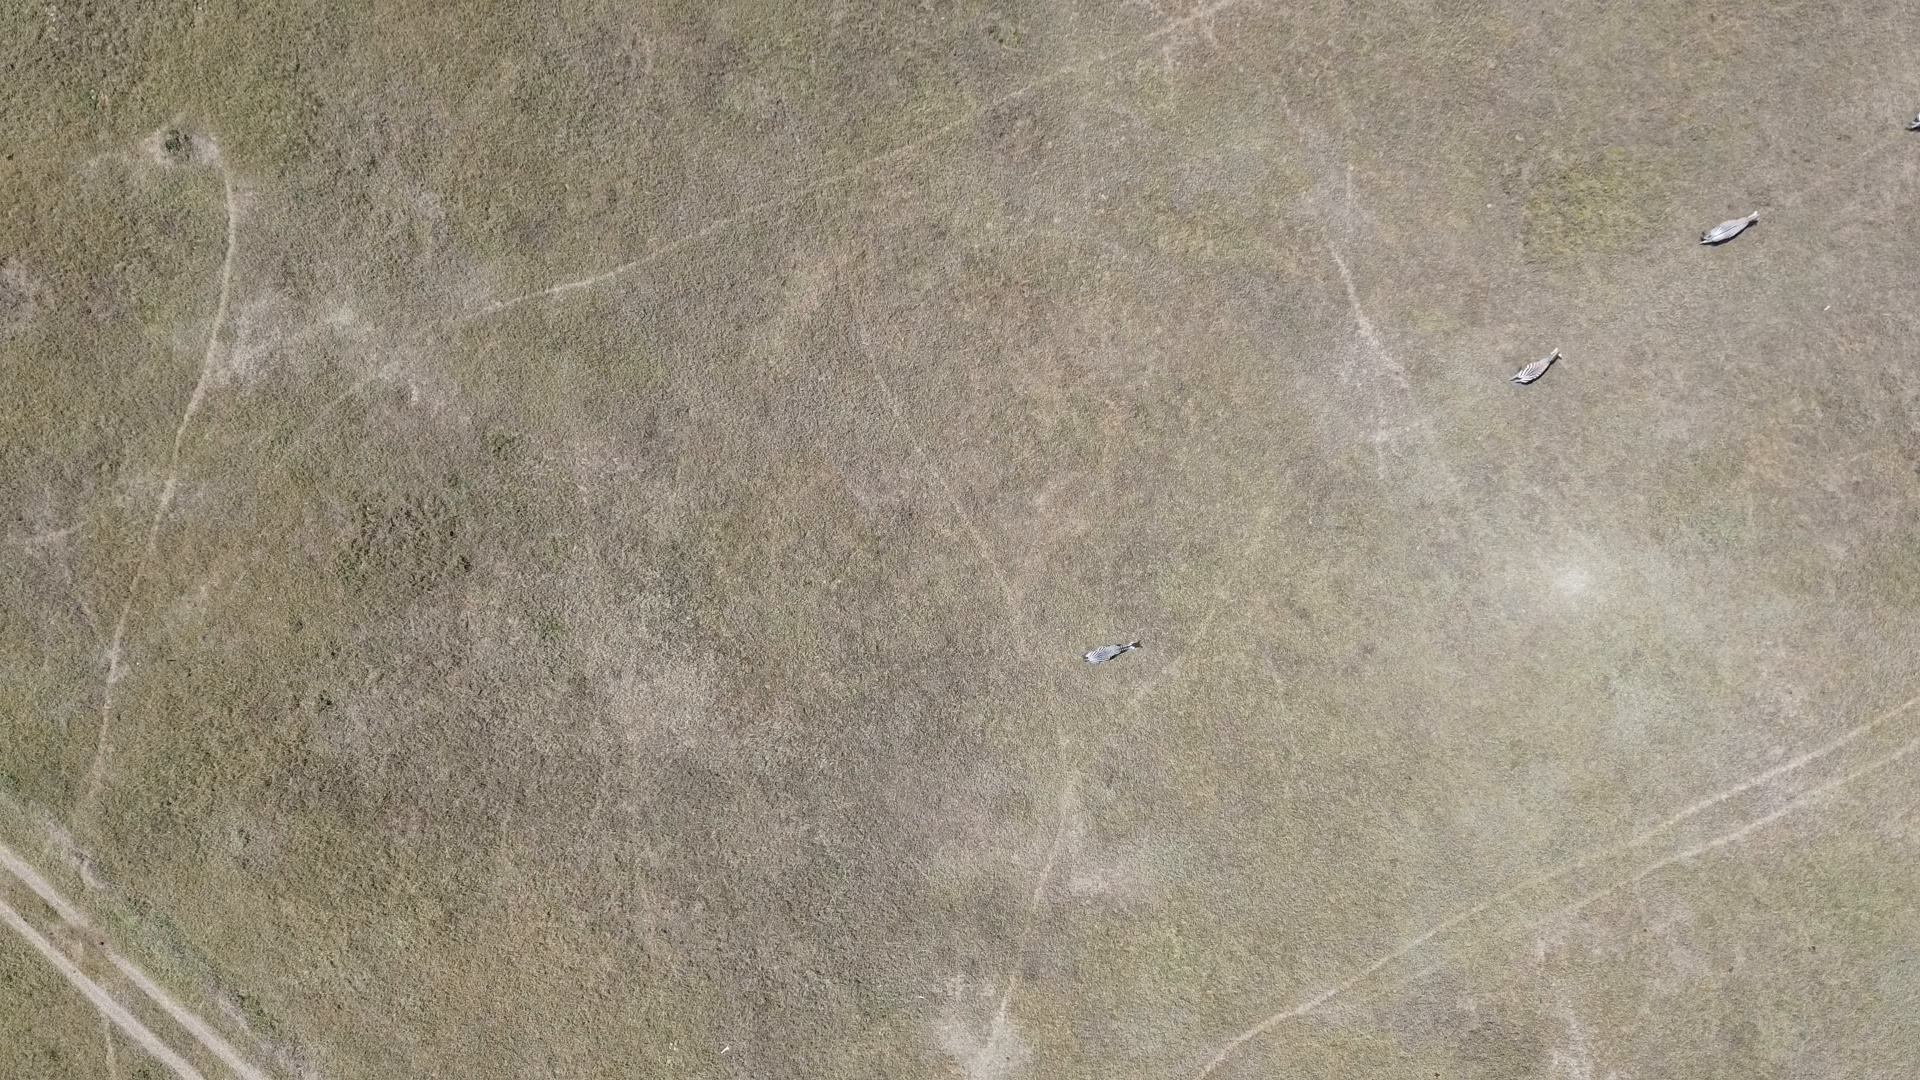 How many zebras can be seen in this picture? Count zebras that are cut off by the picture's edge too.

4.